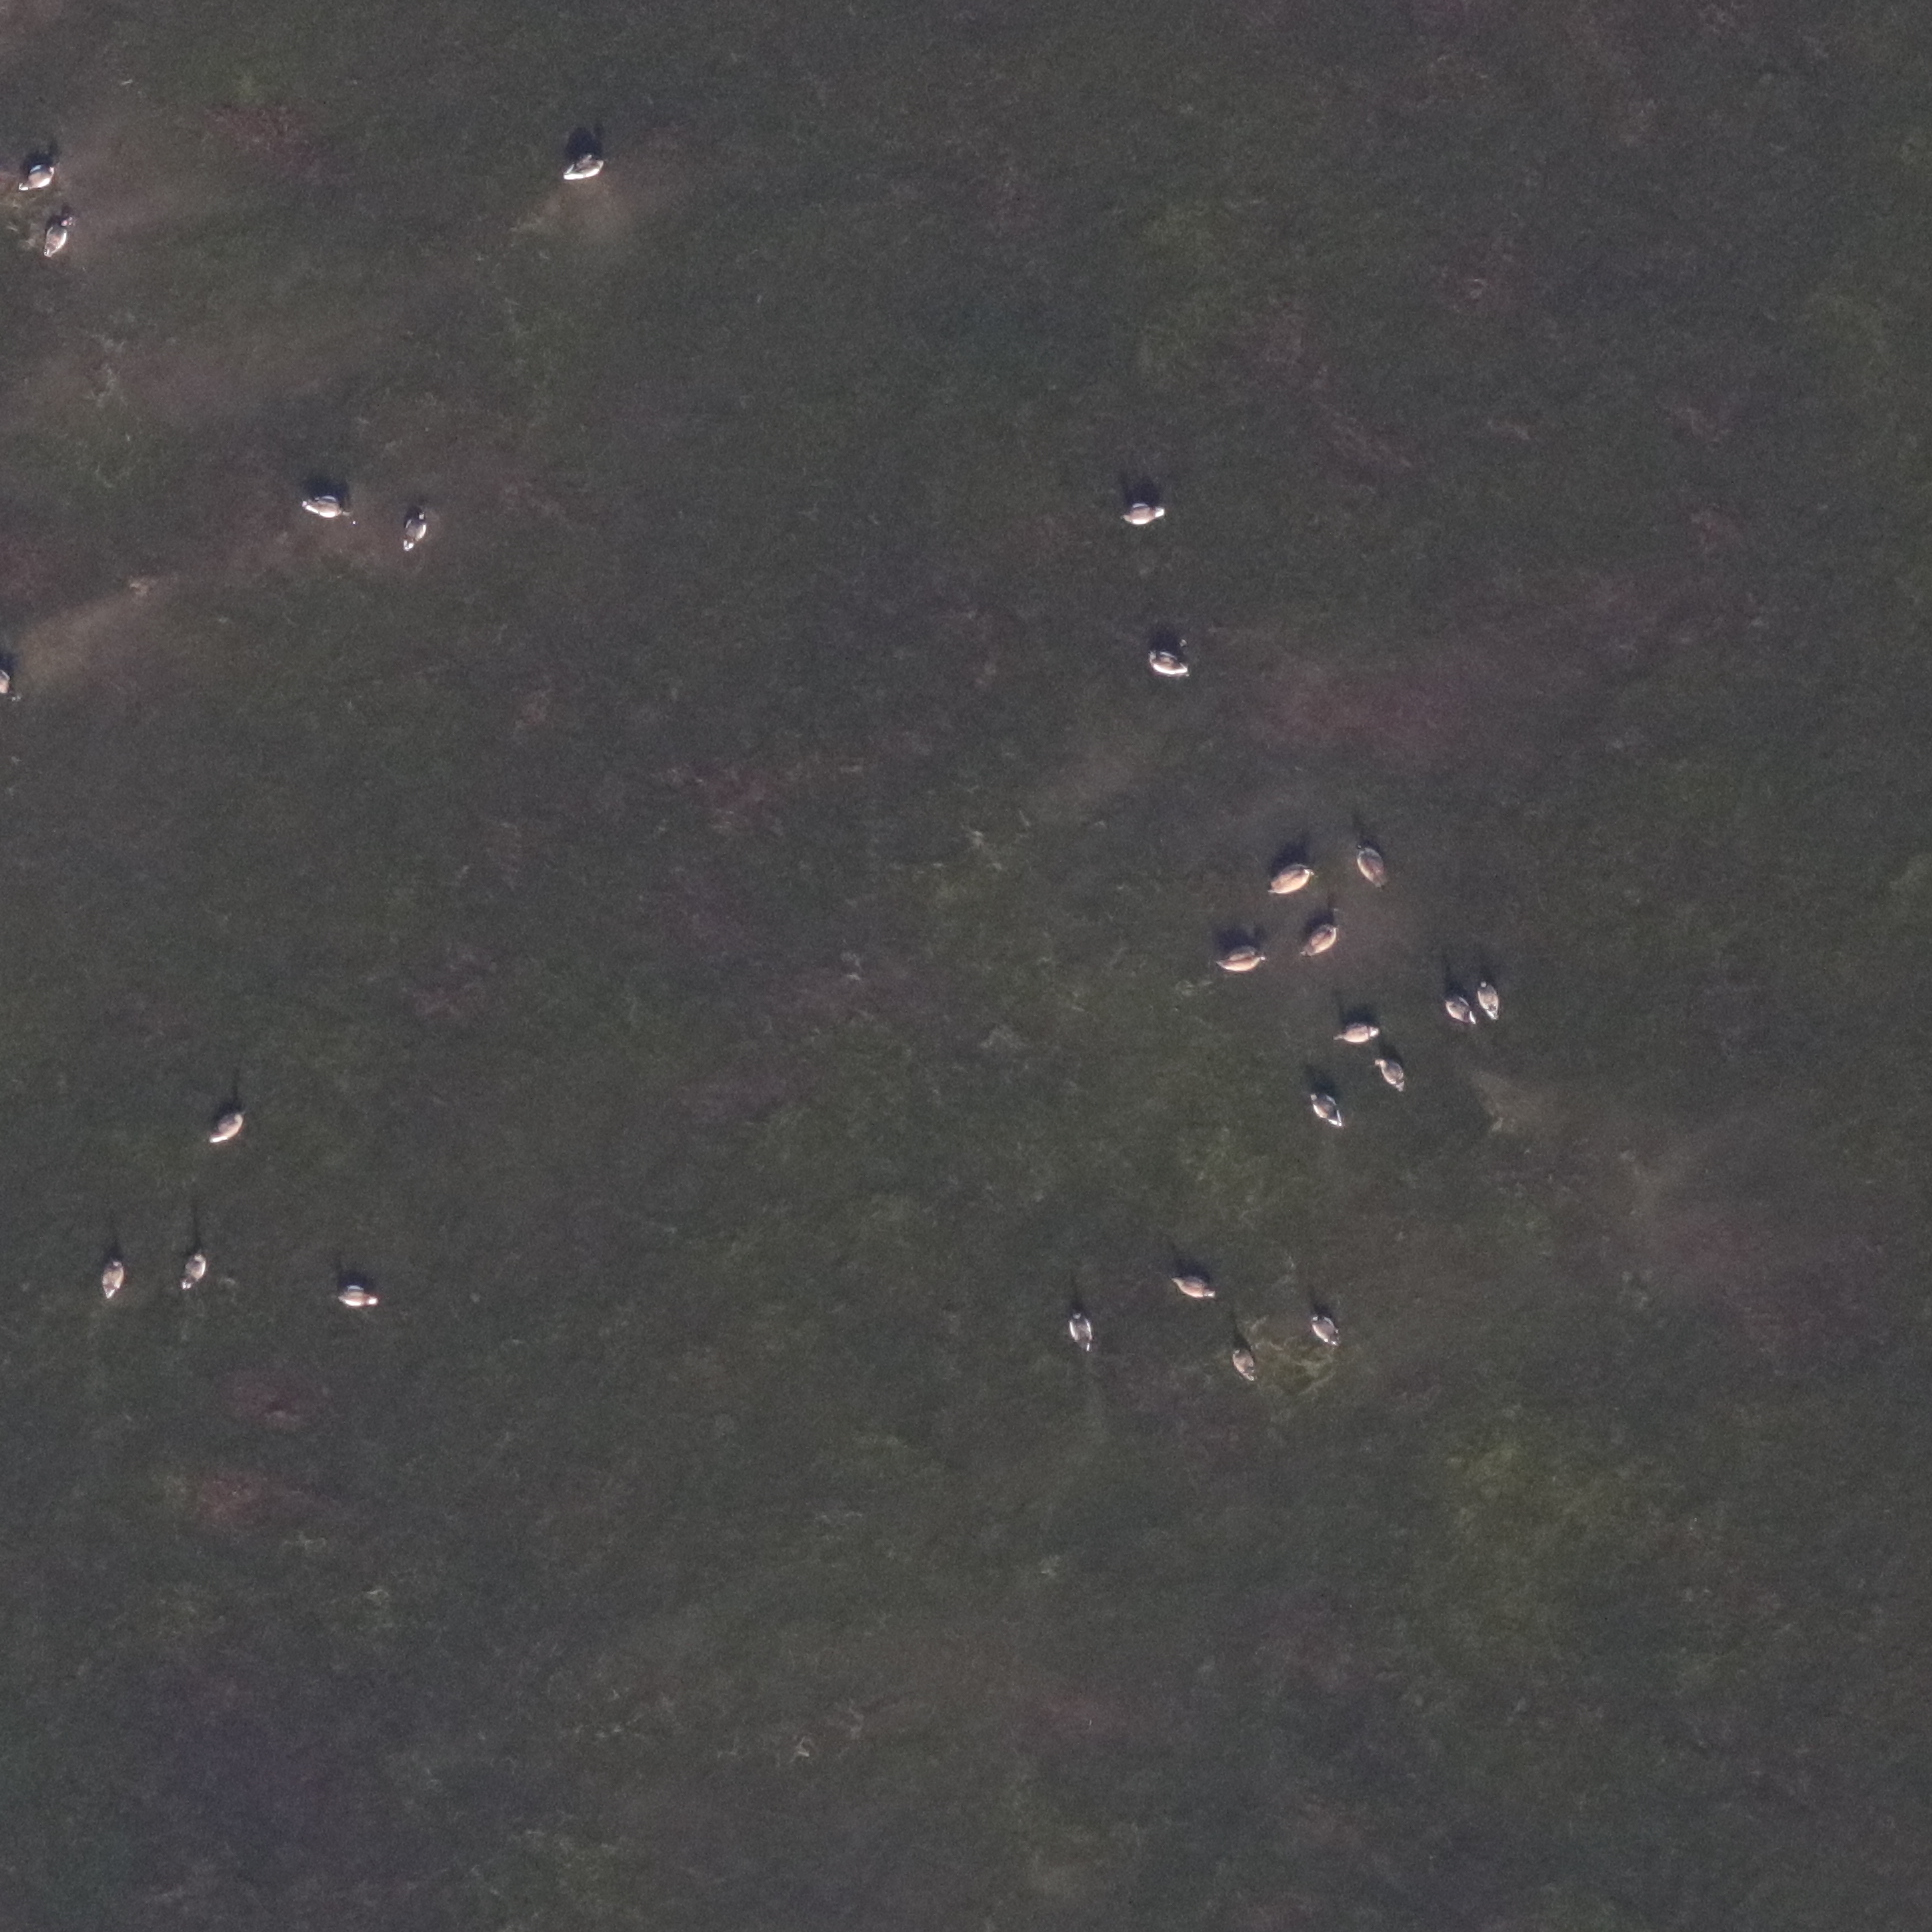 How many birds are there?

24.